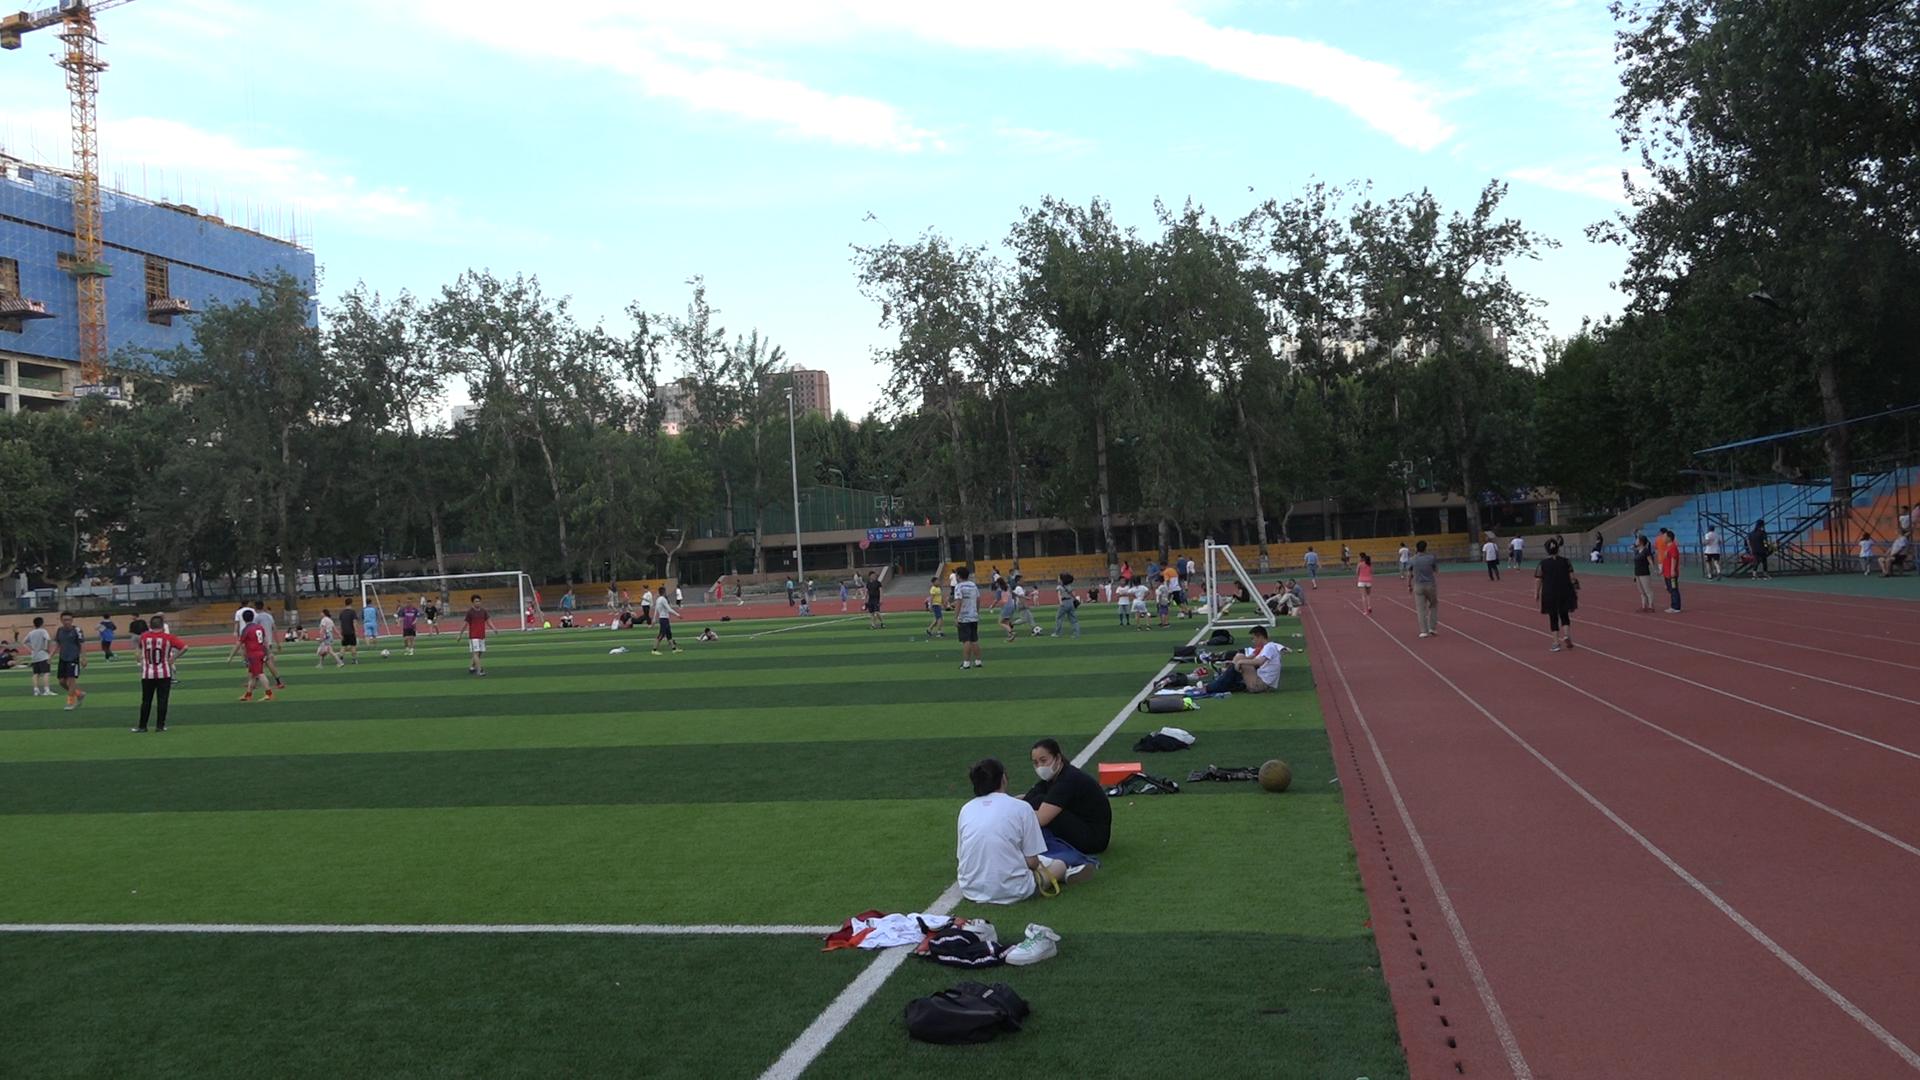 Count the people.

113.